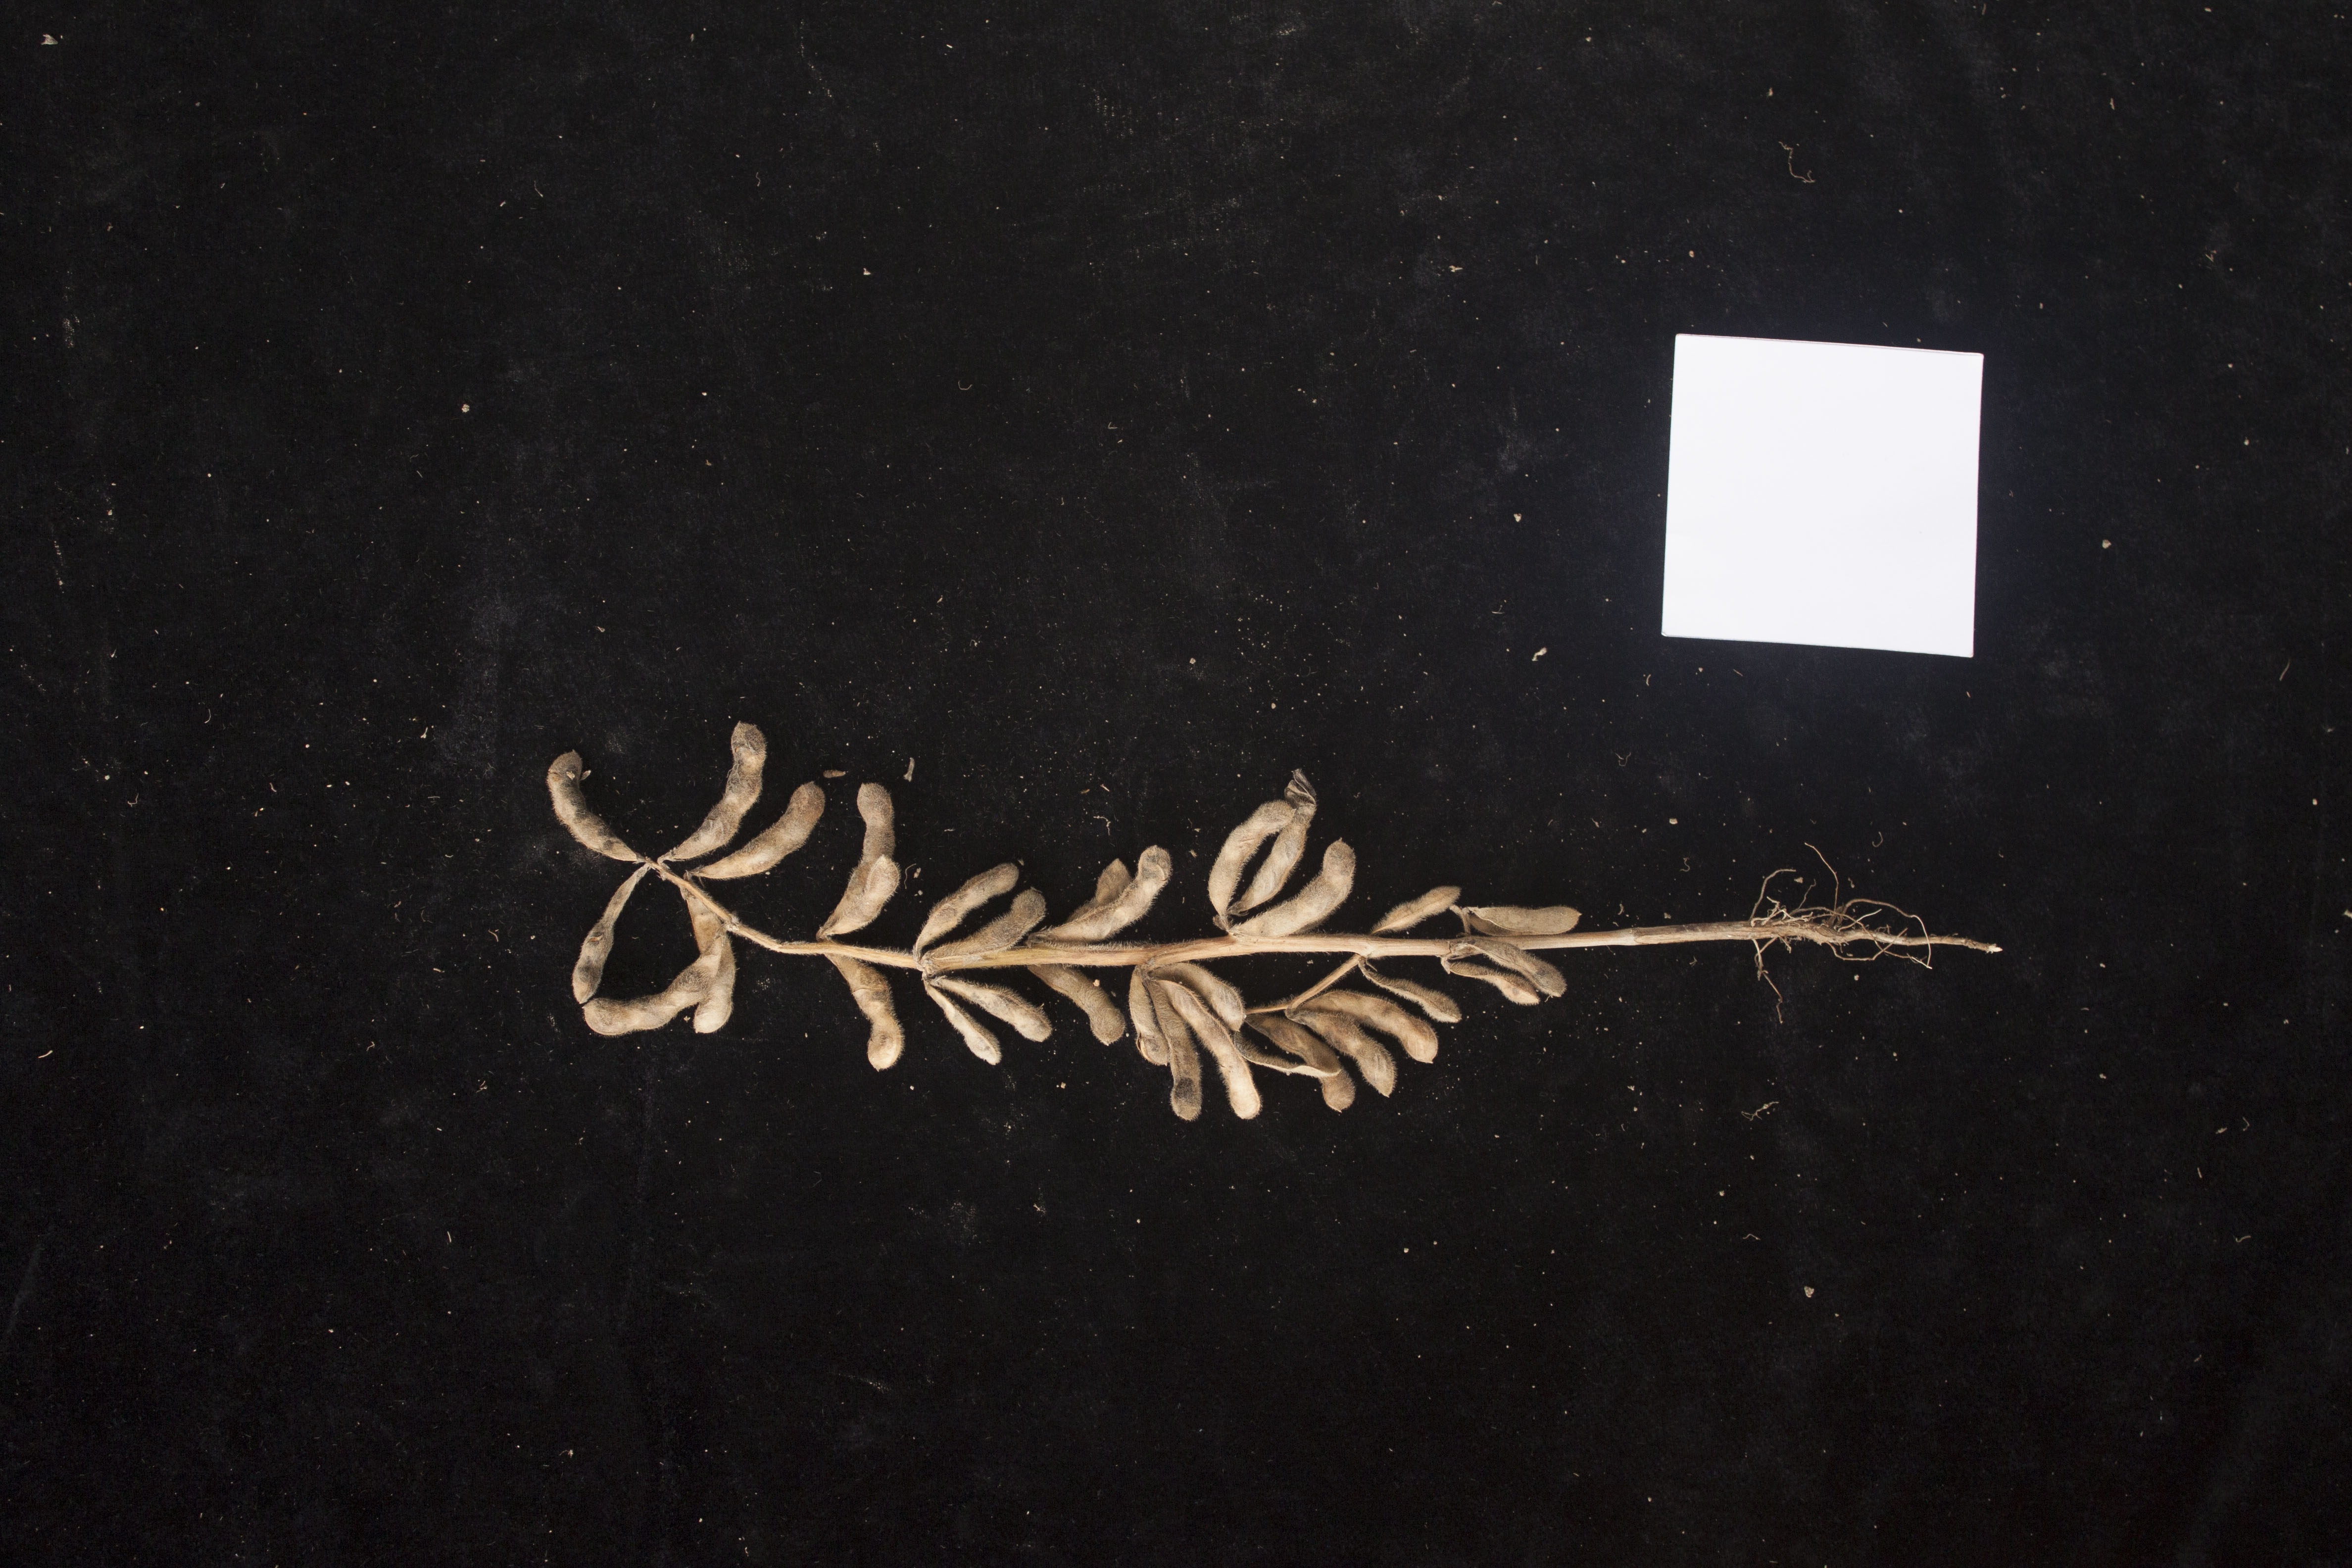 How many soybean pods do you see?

30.